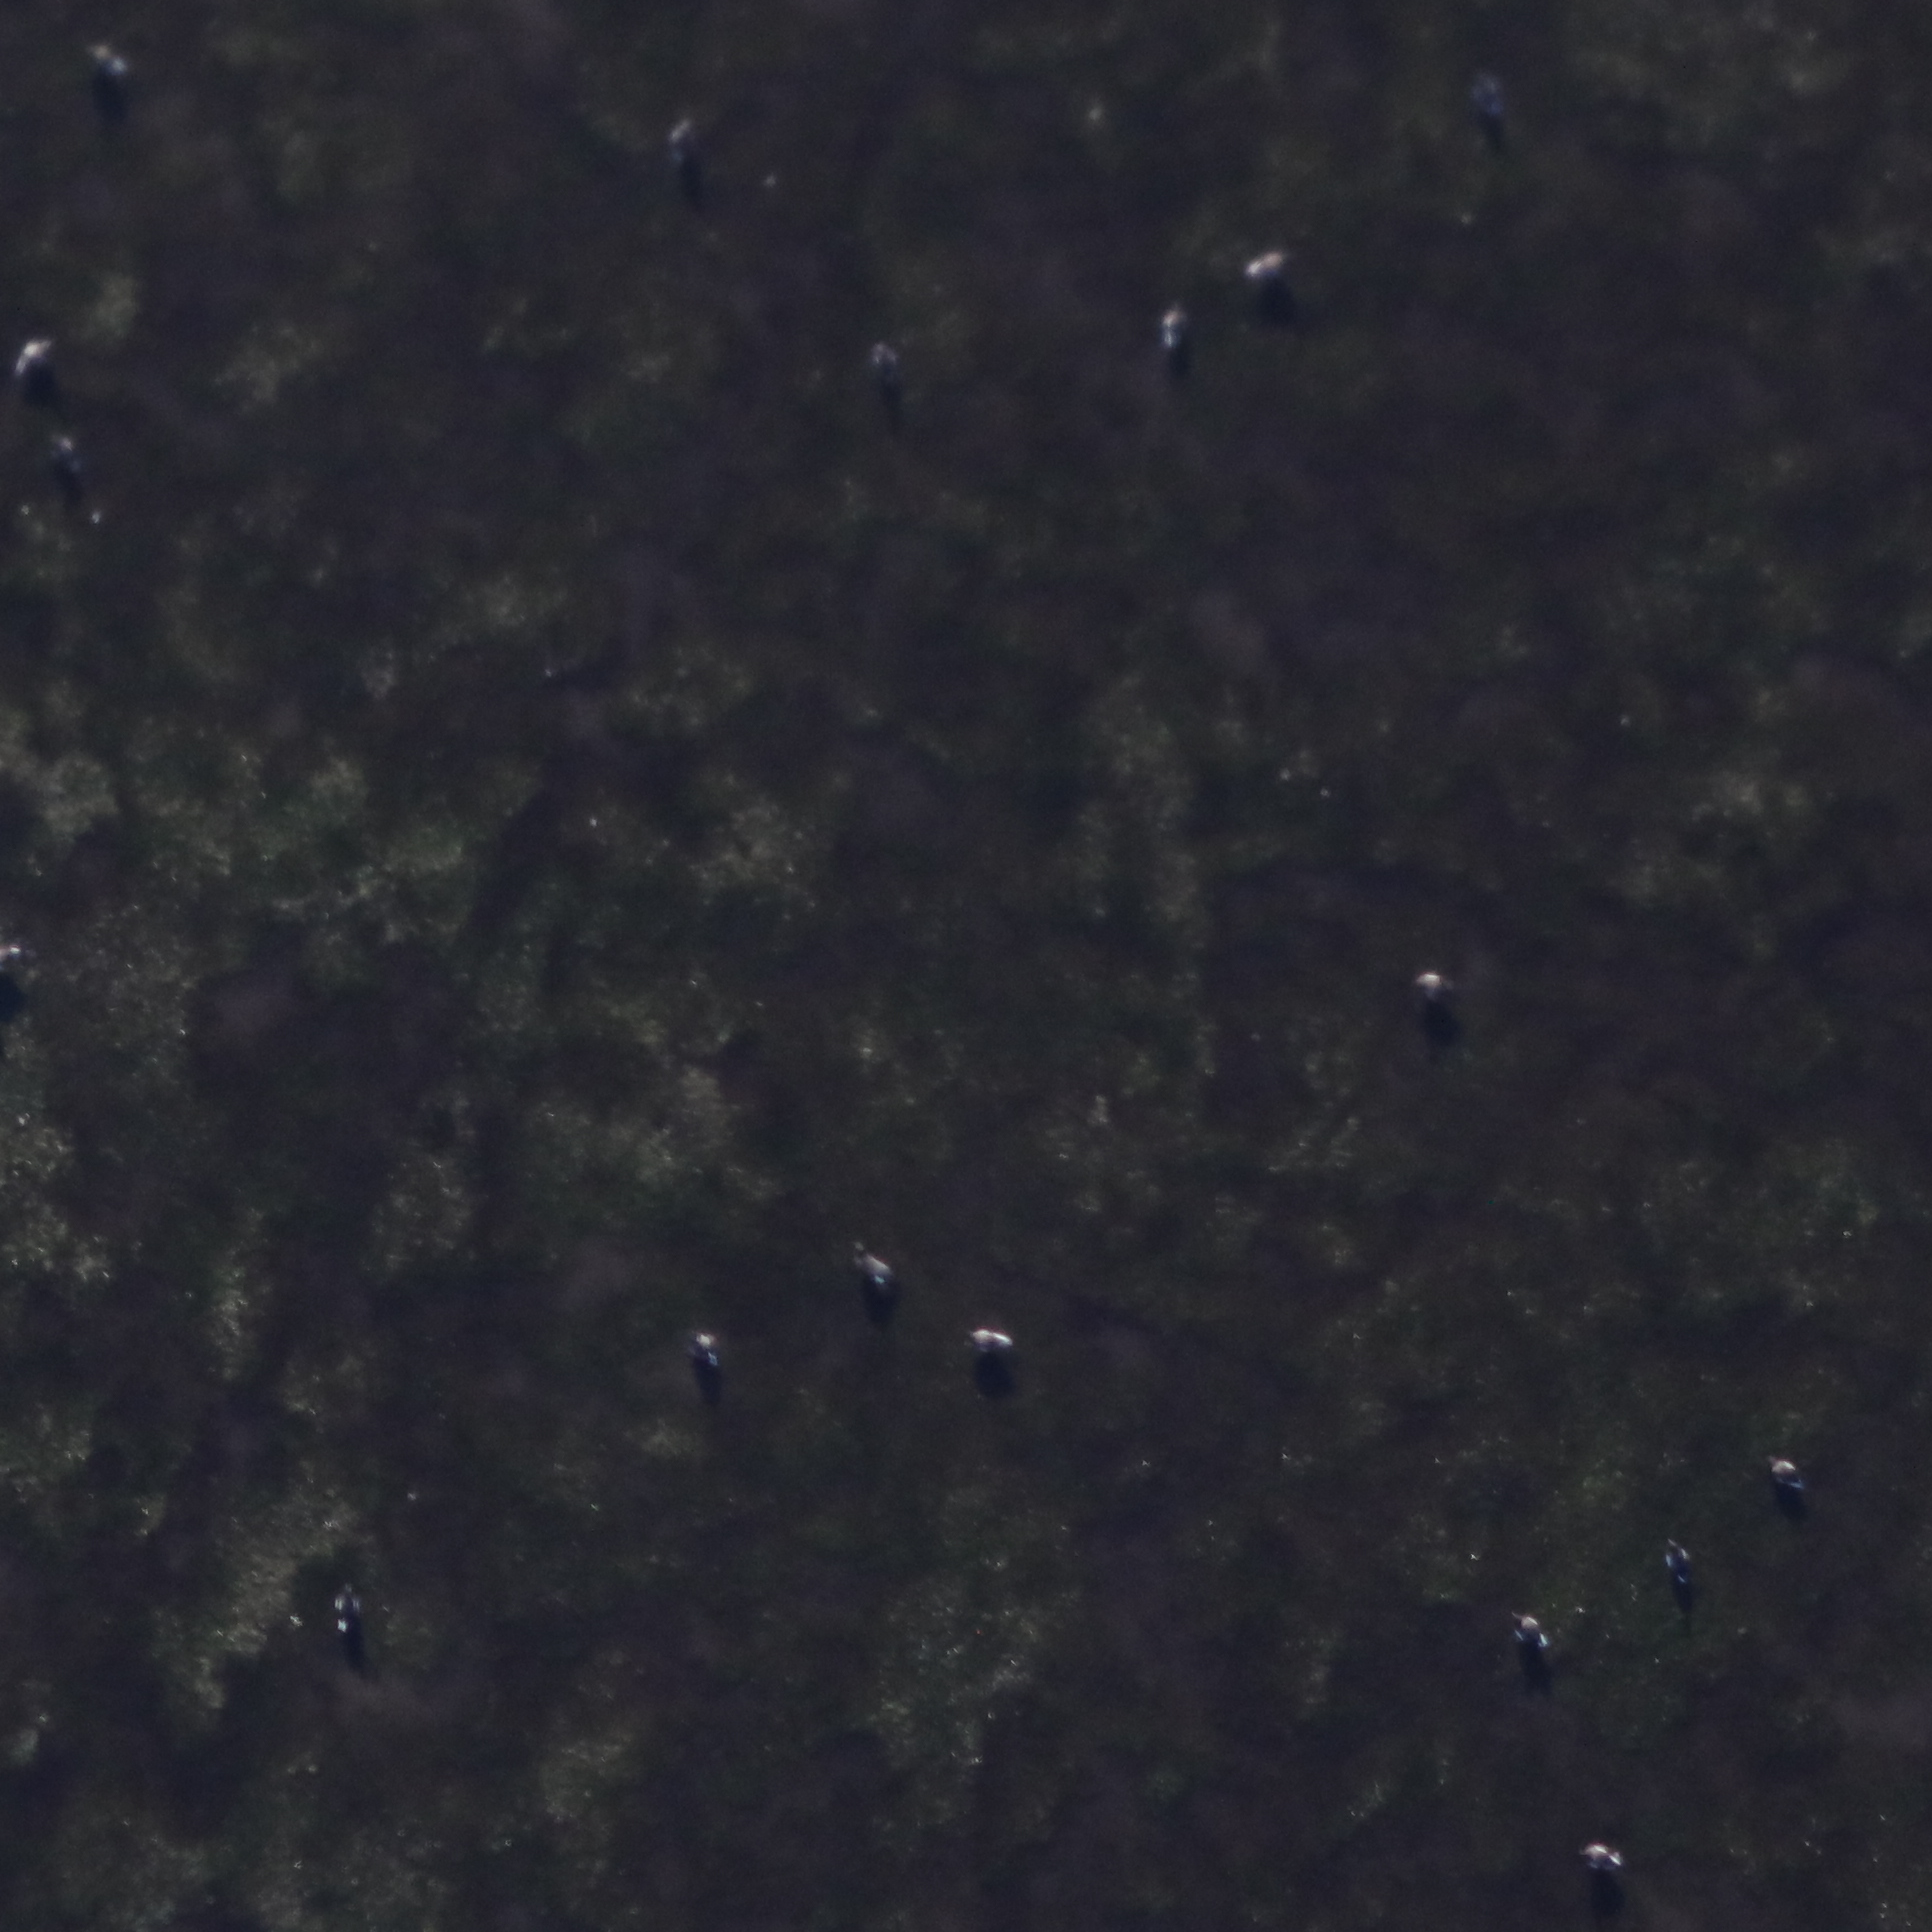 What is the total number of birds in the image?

17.